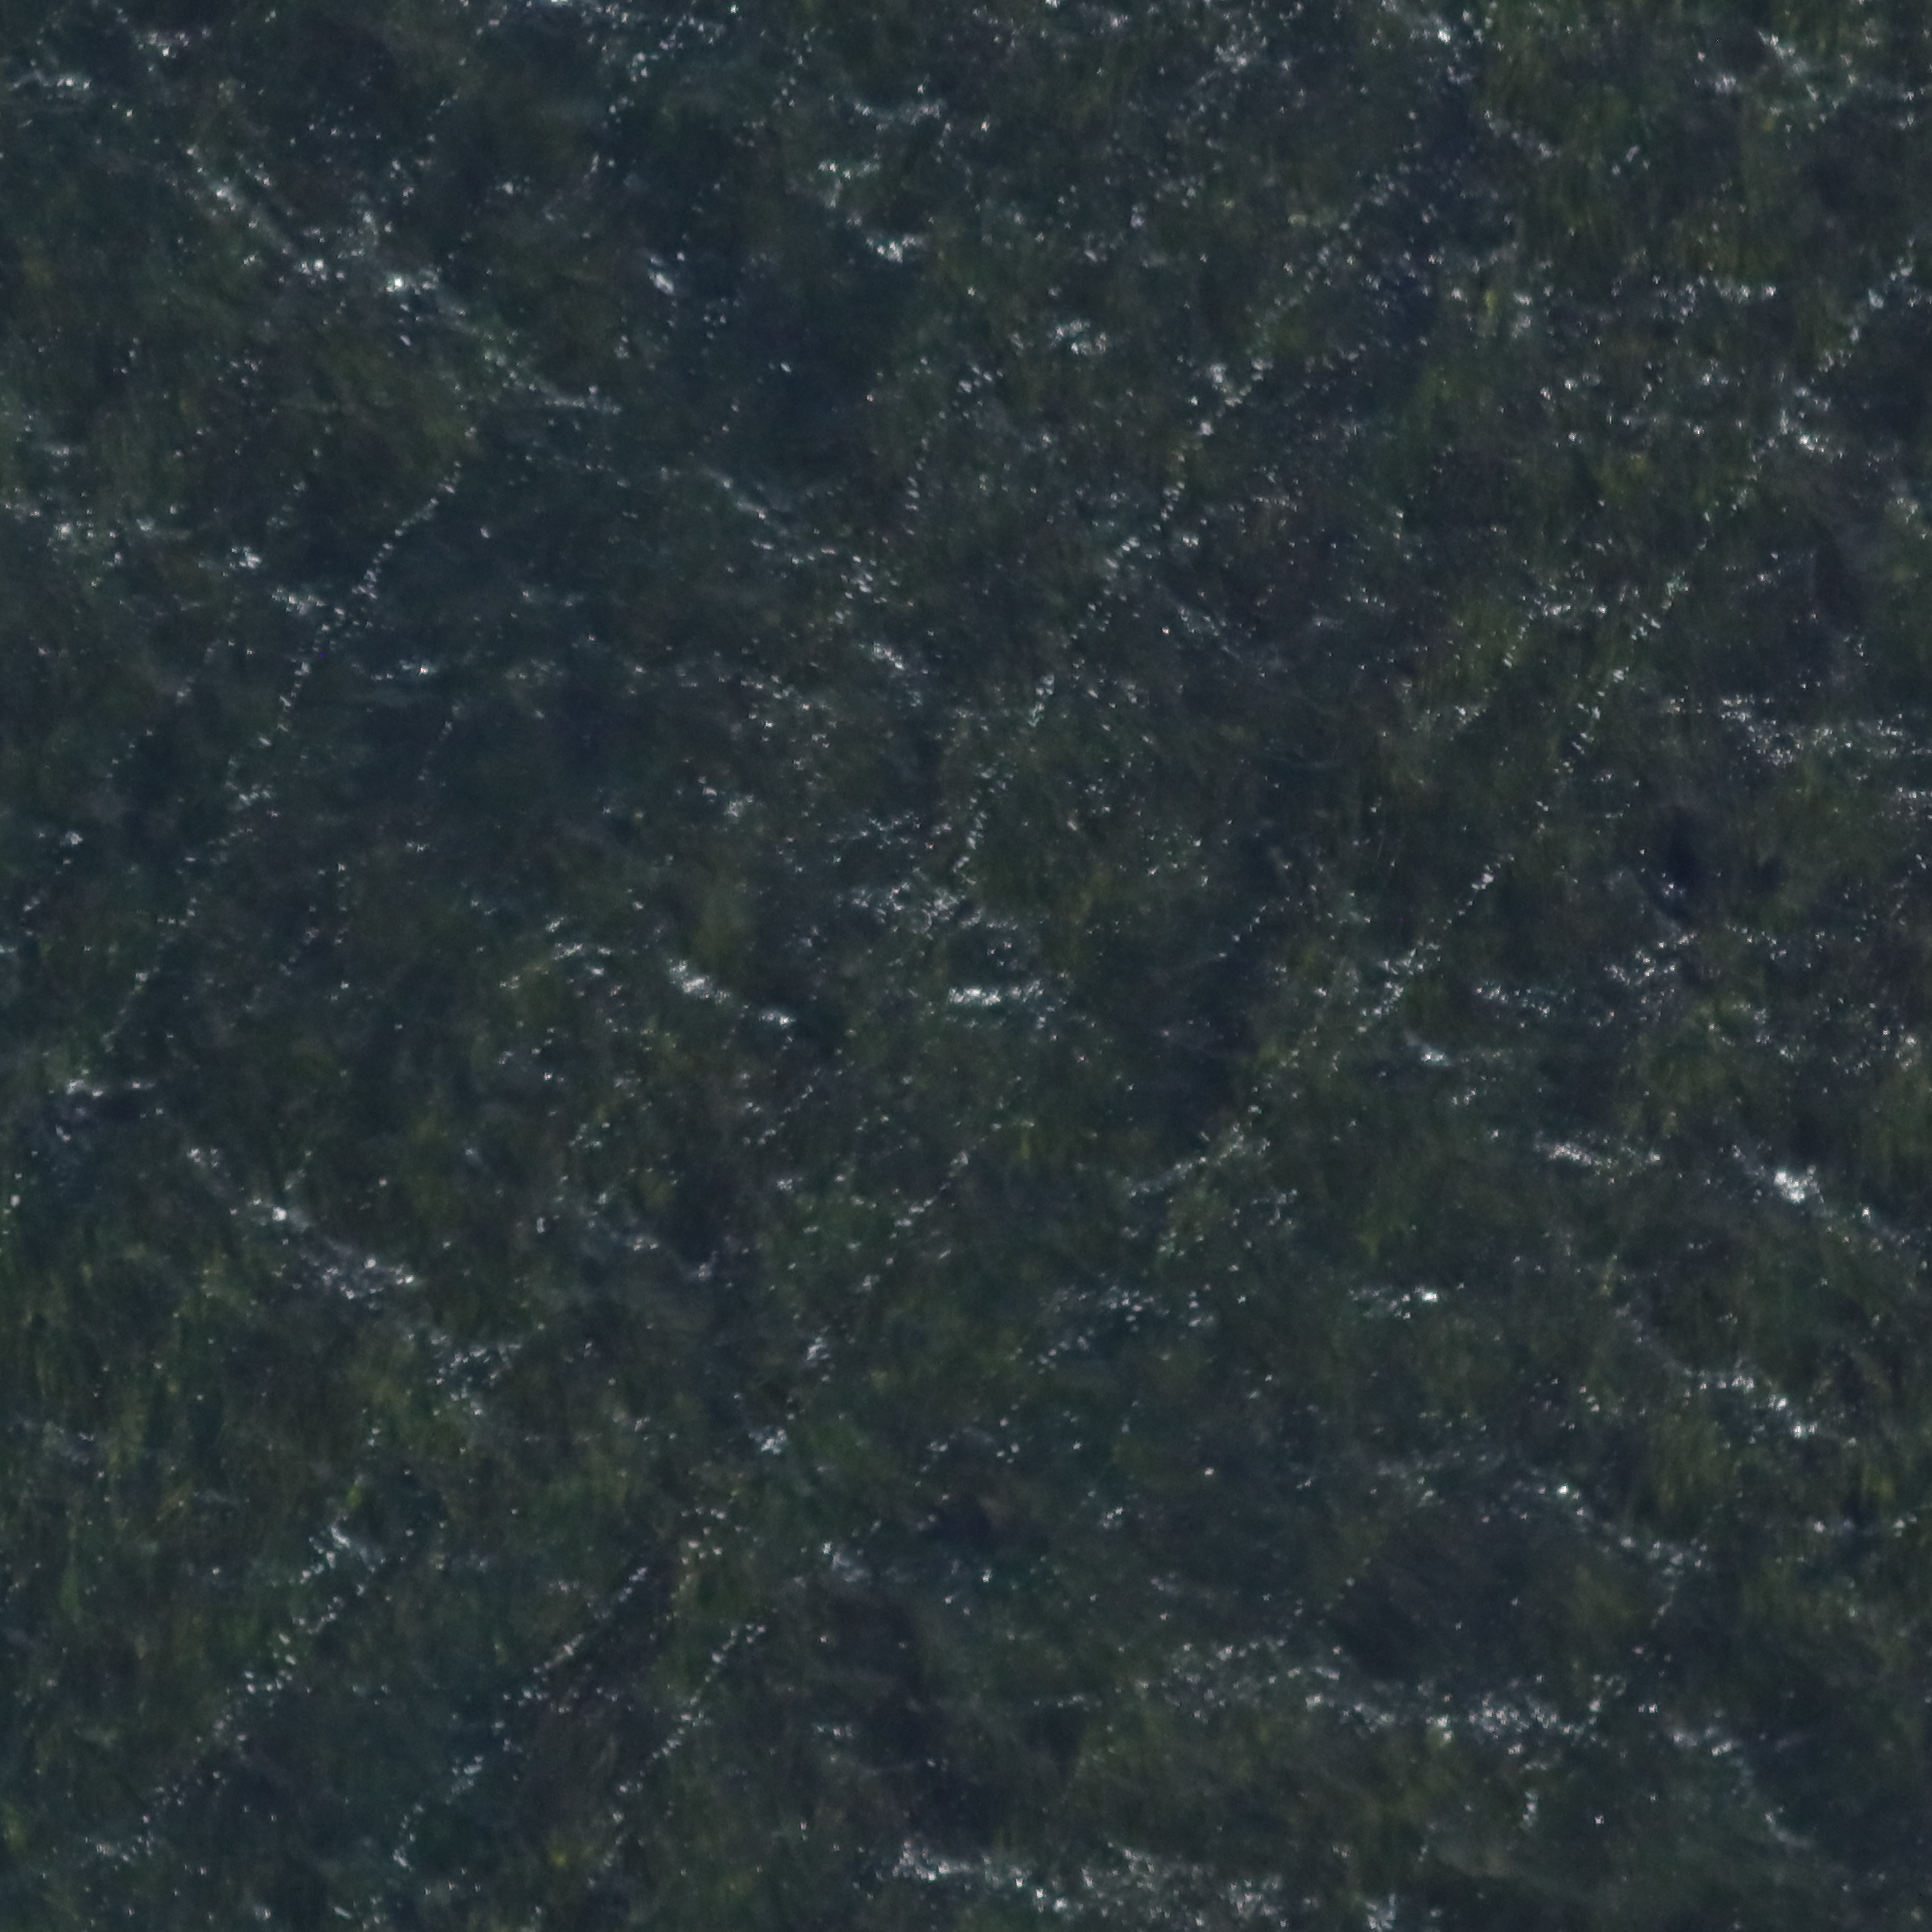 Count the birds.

0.